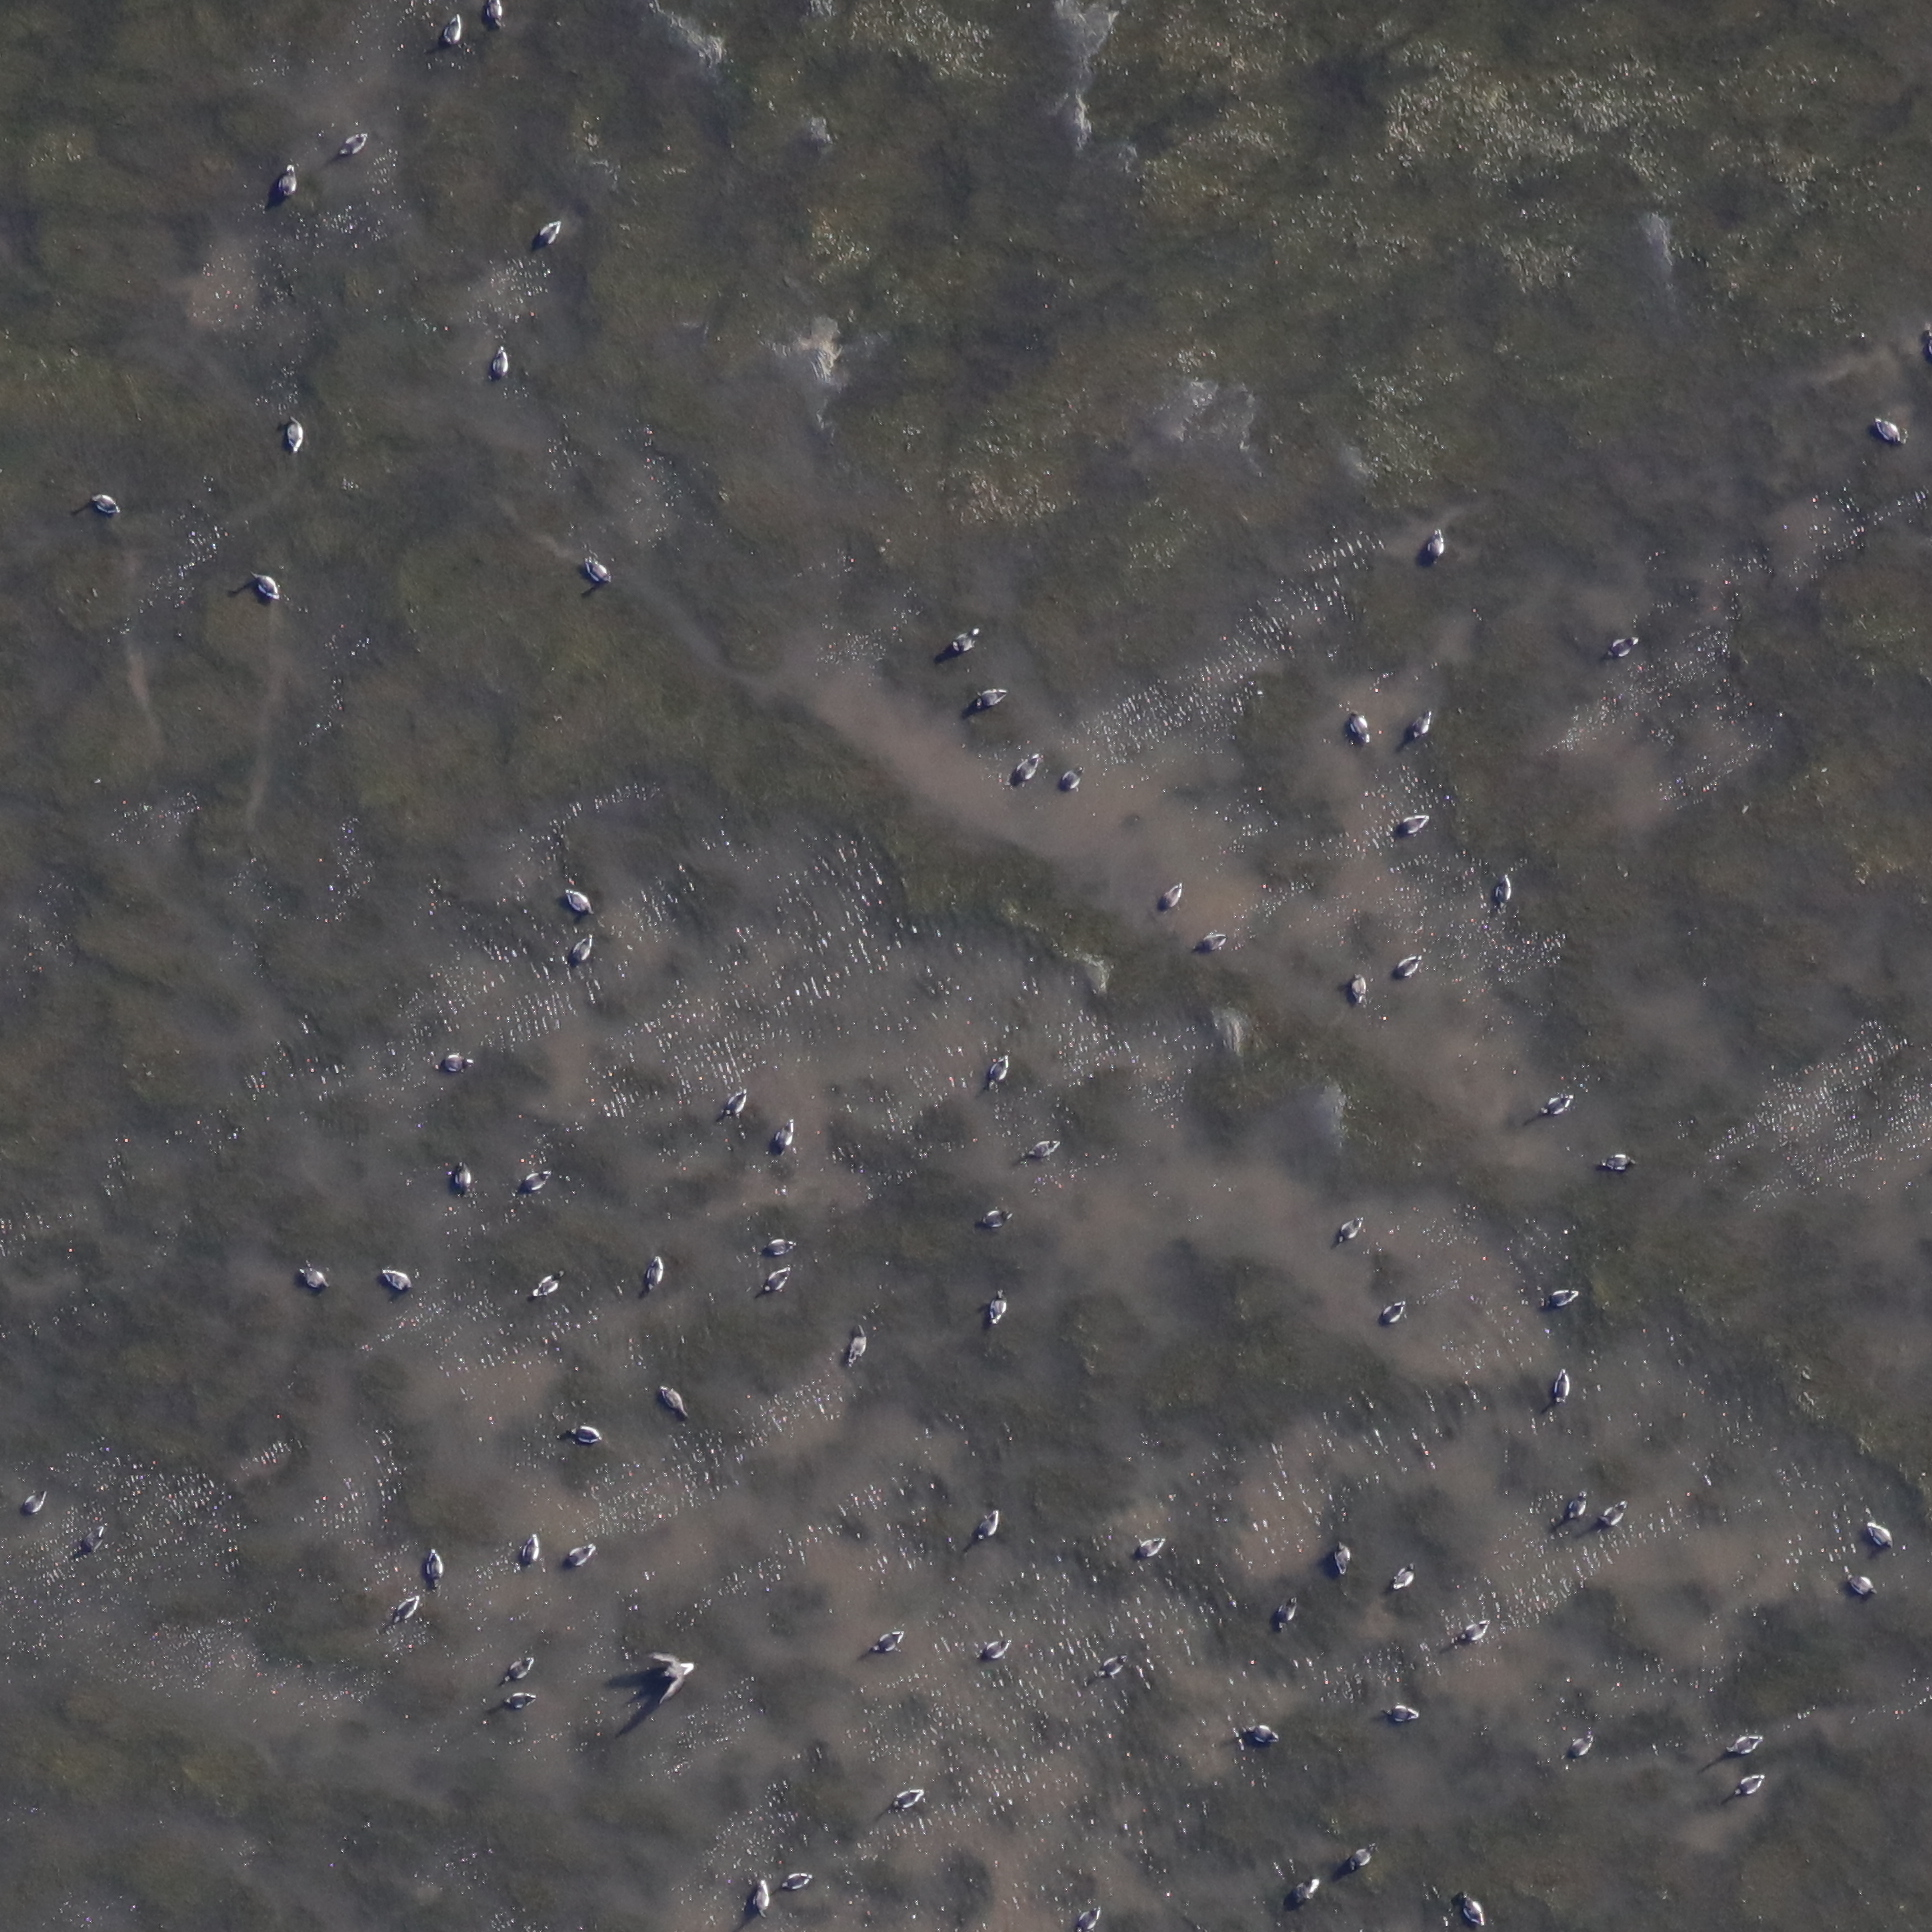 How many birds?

85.